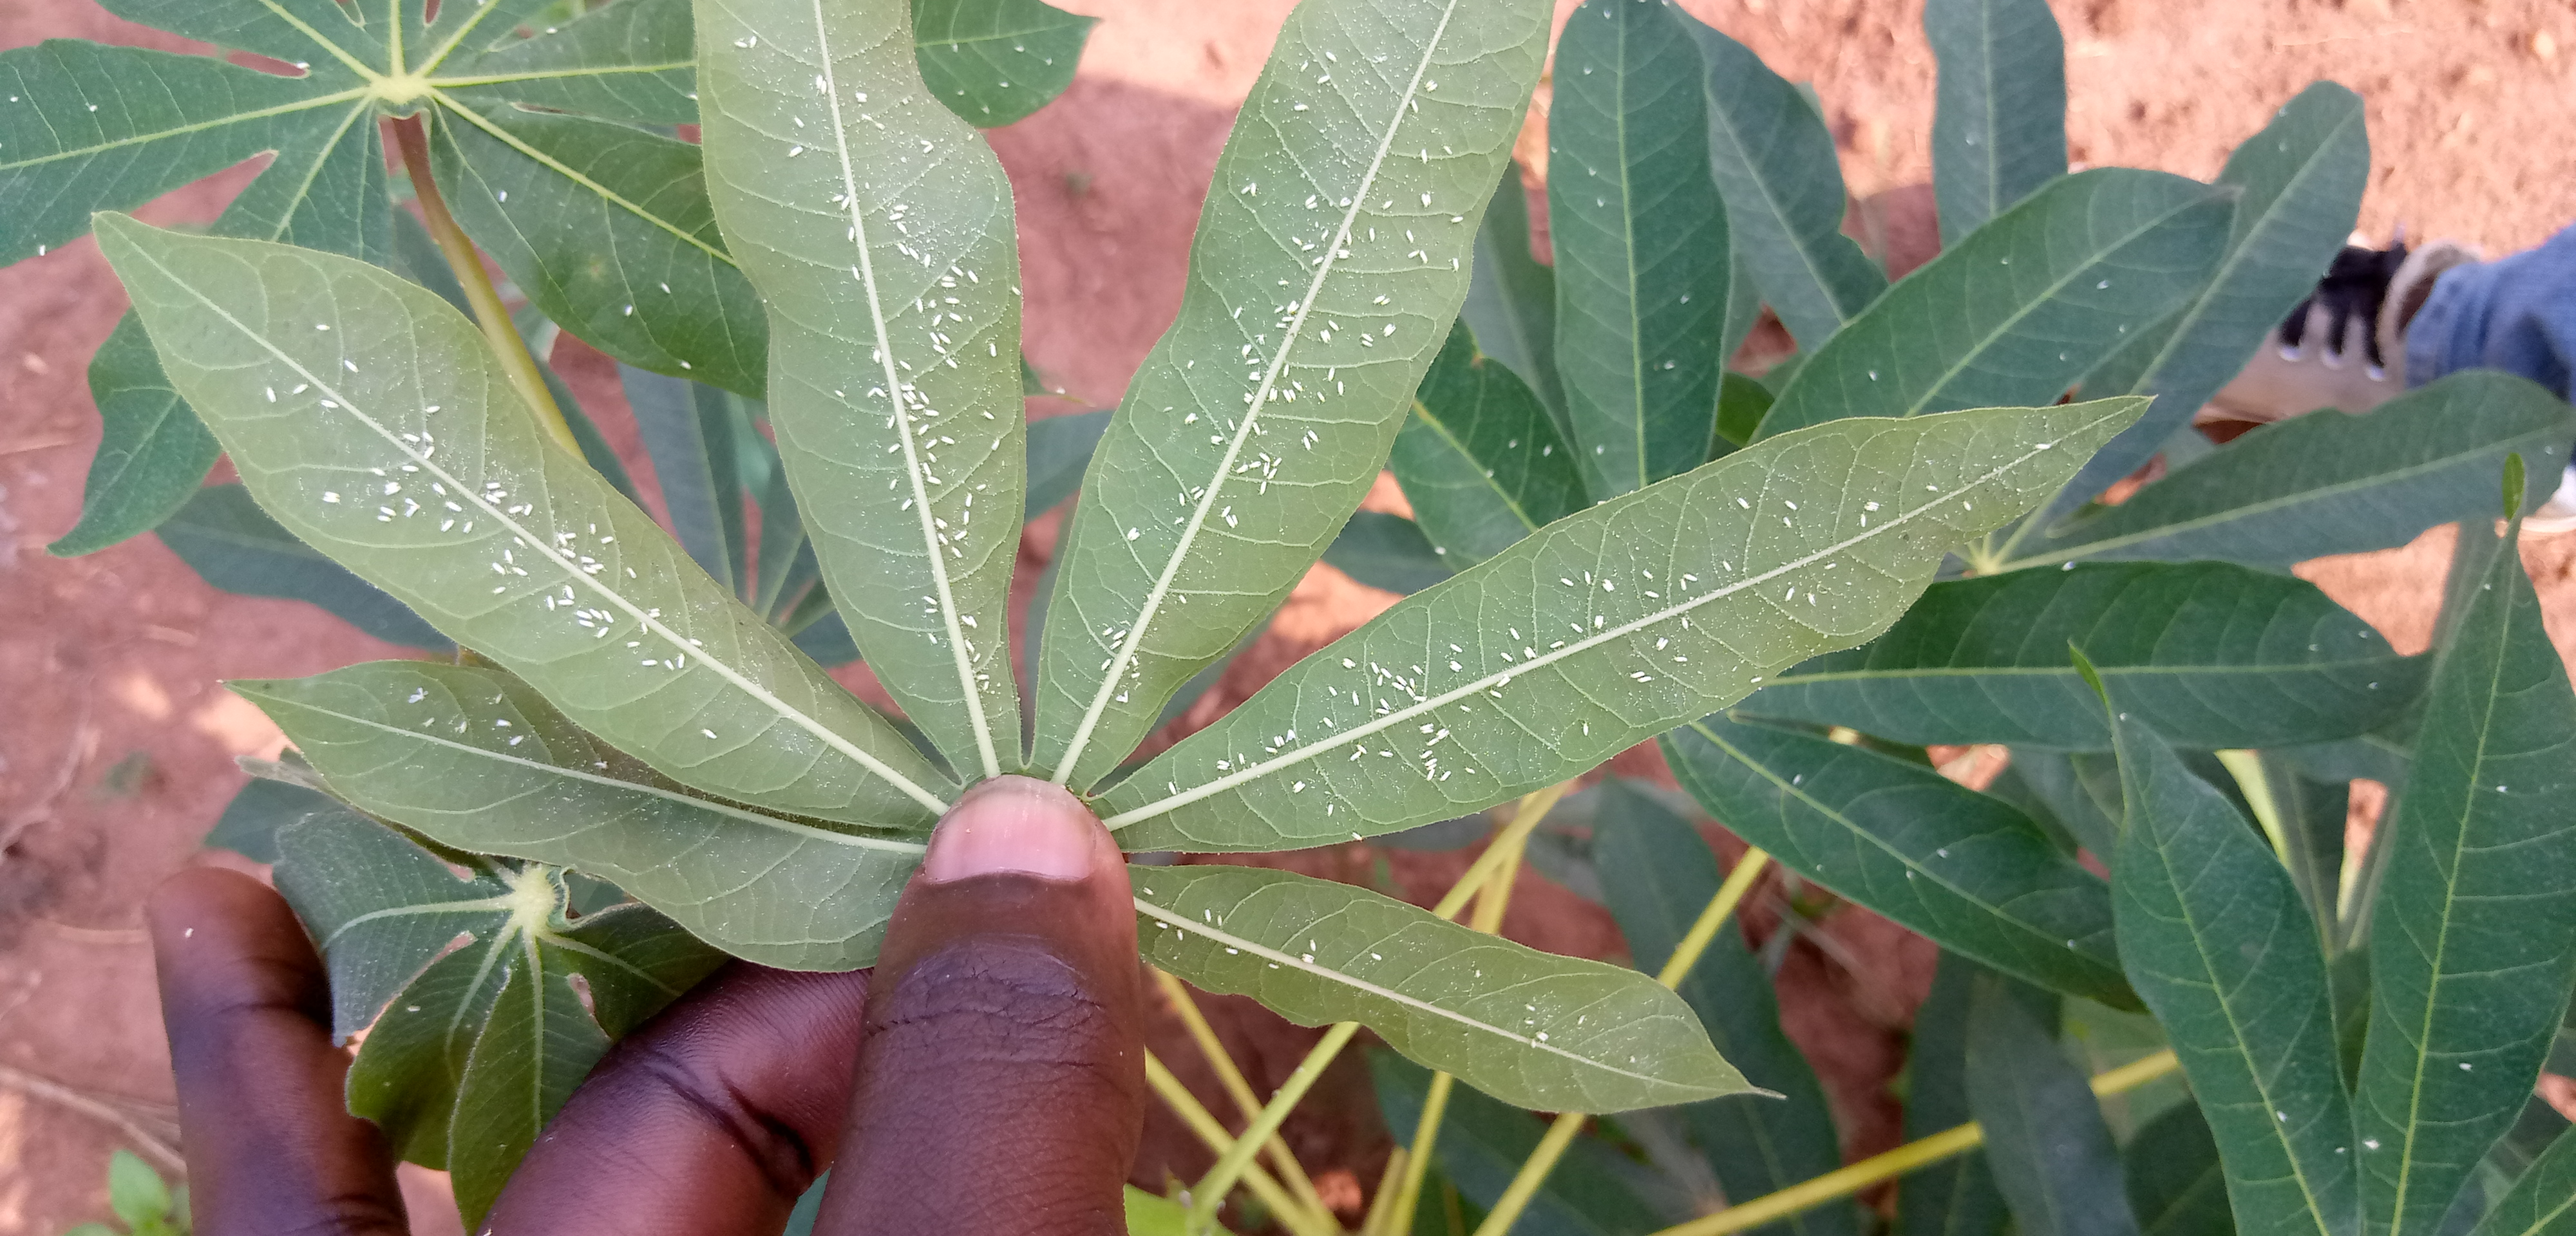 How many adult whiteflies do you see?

349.